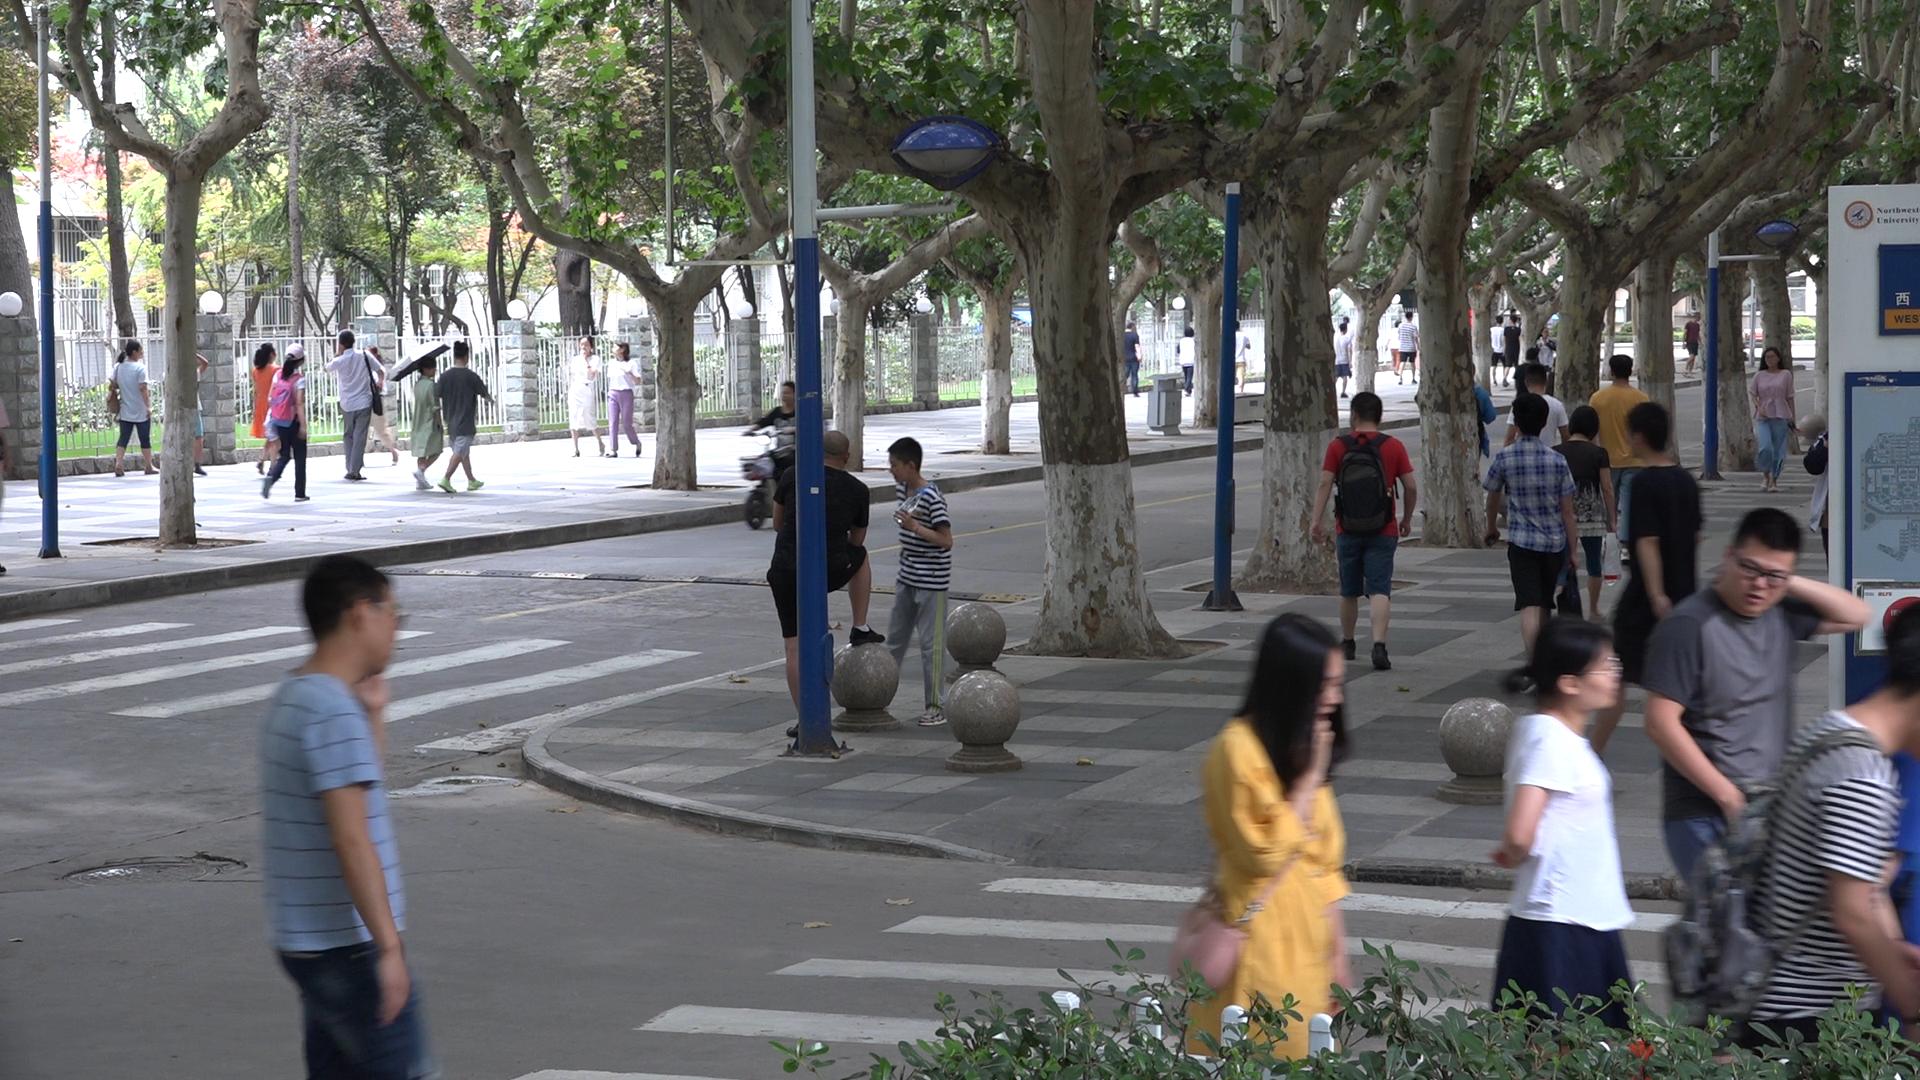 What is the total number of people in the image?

38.